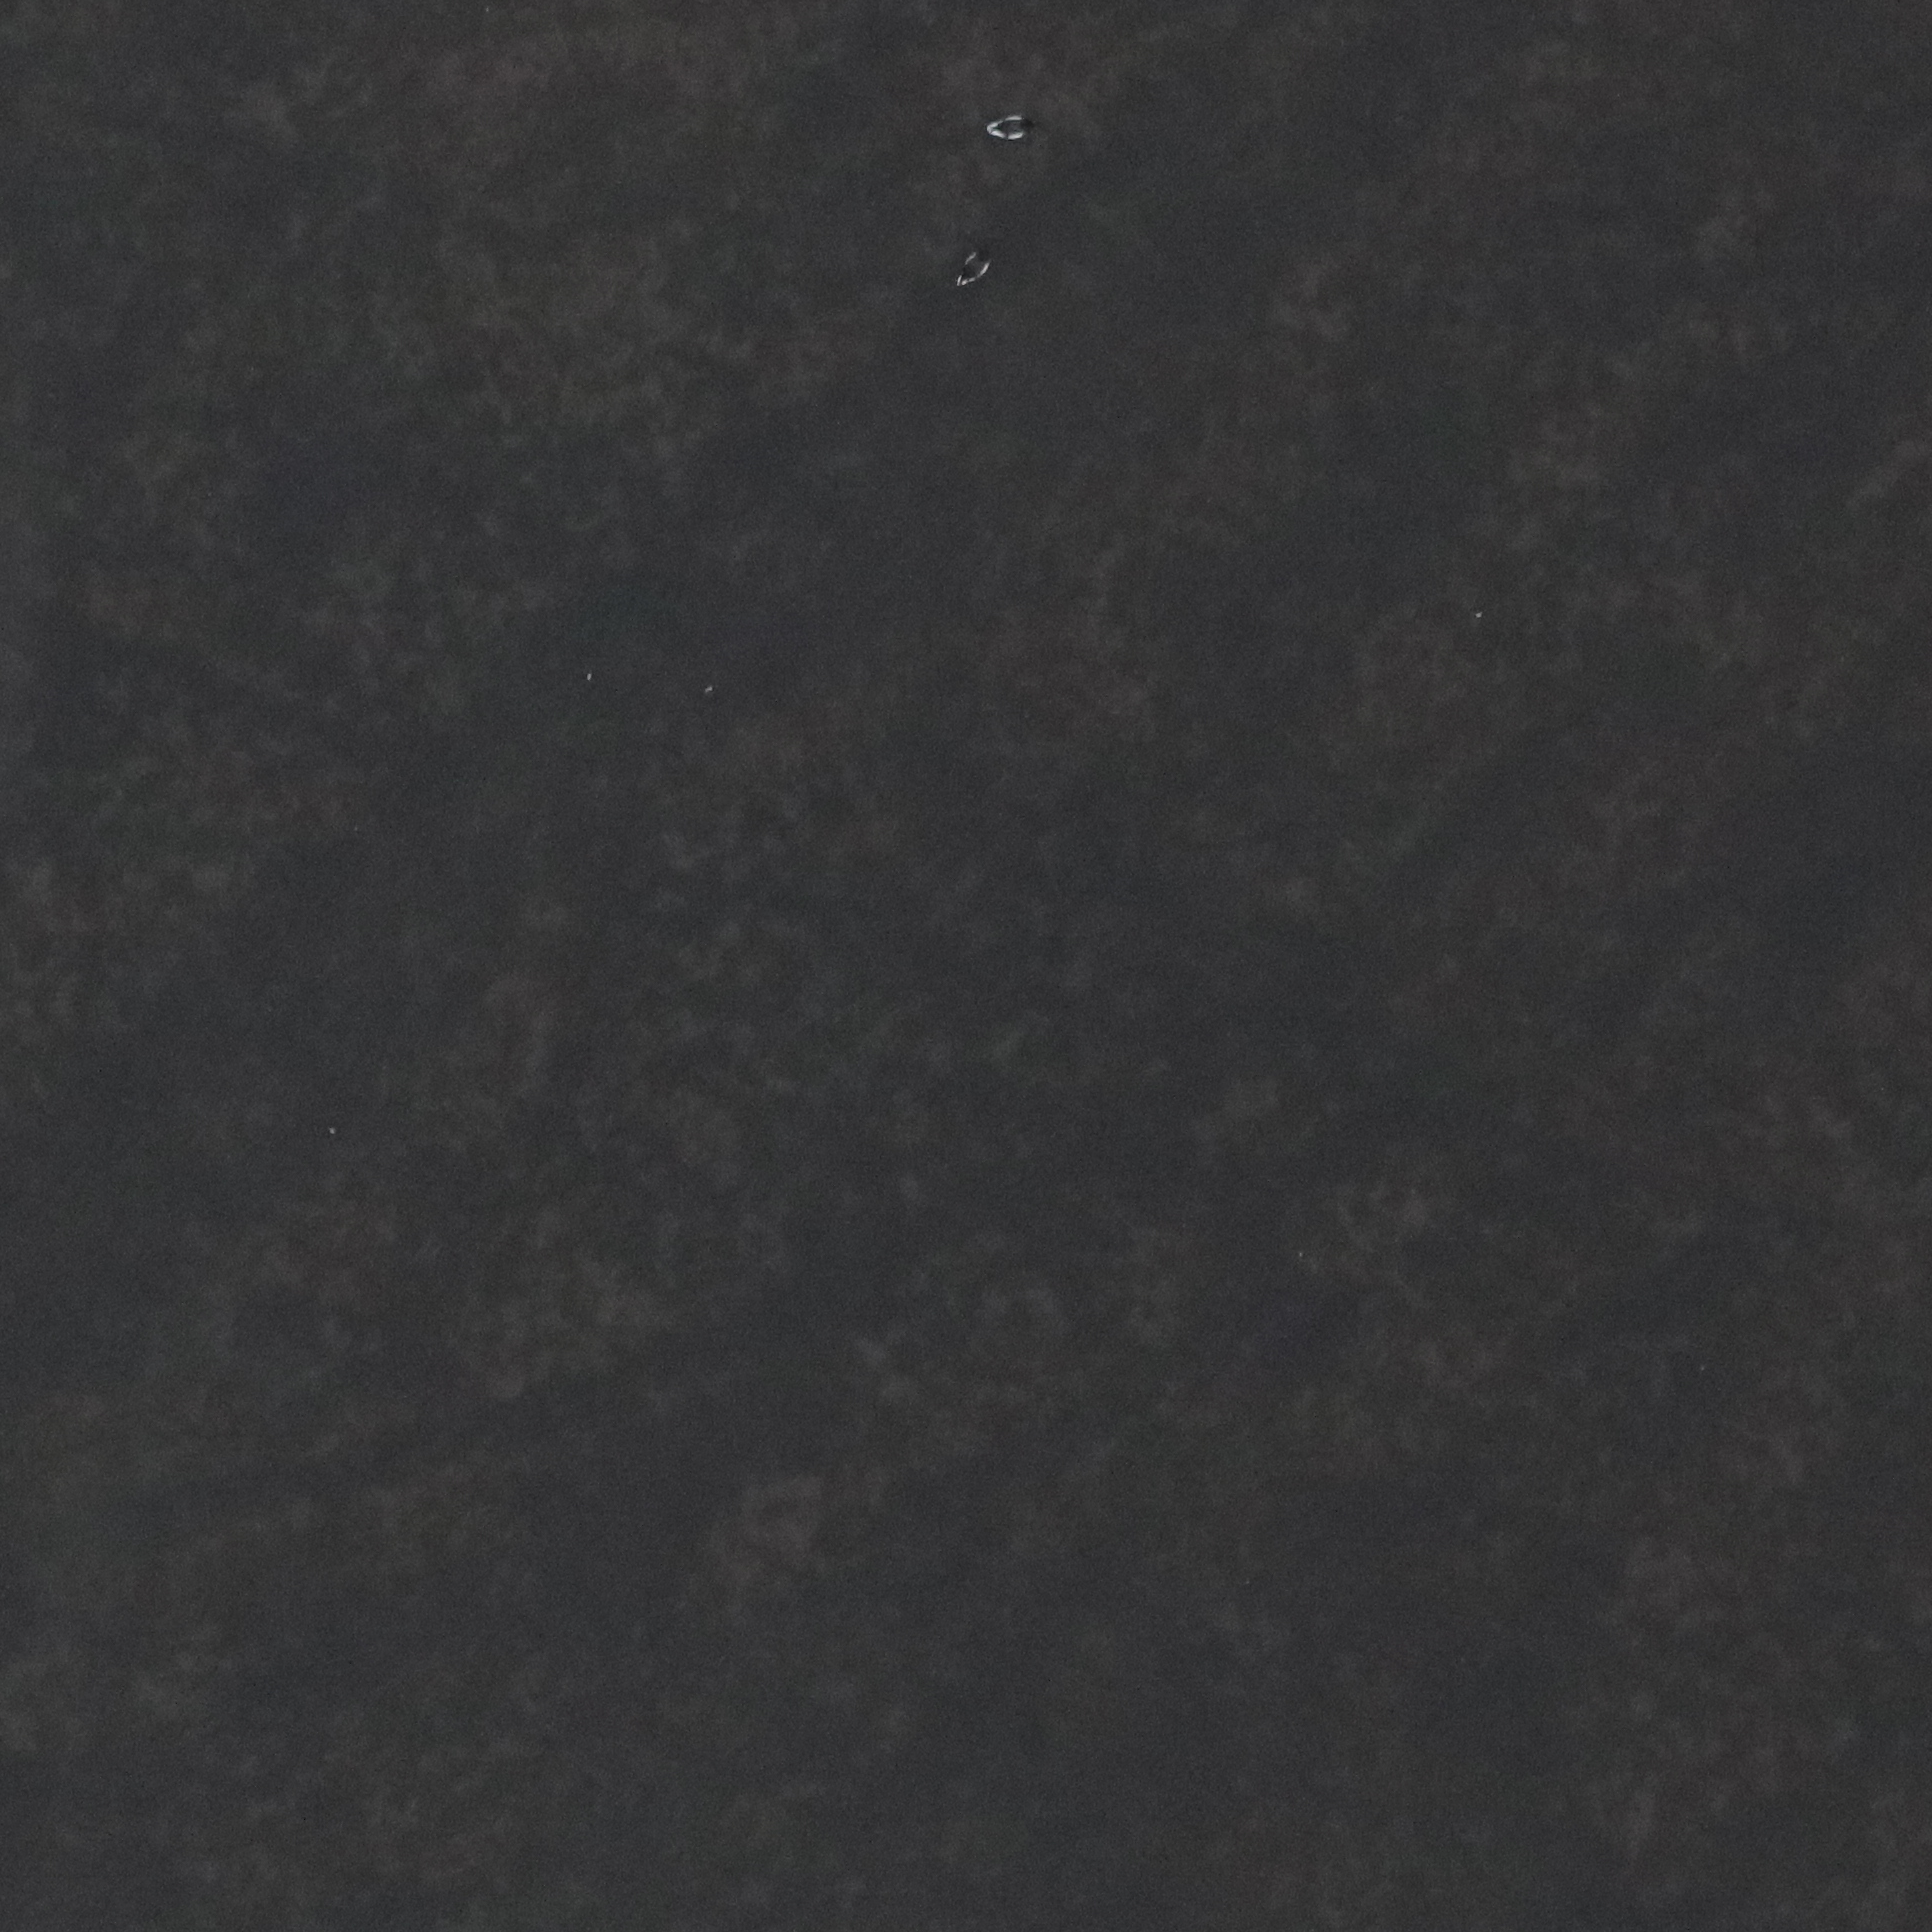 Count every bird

2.